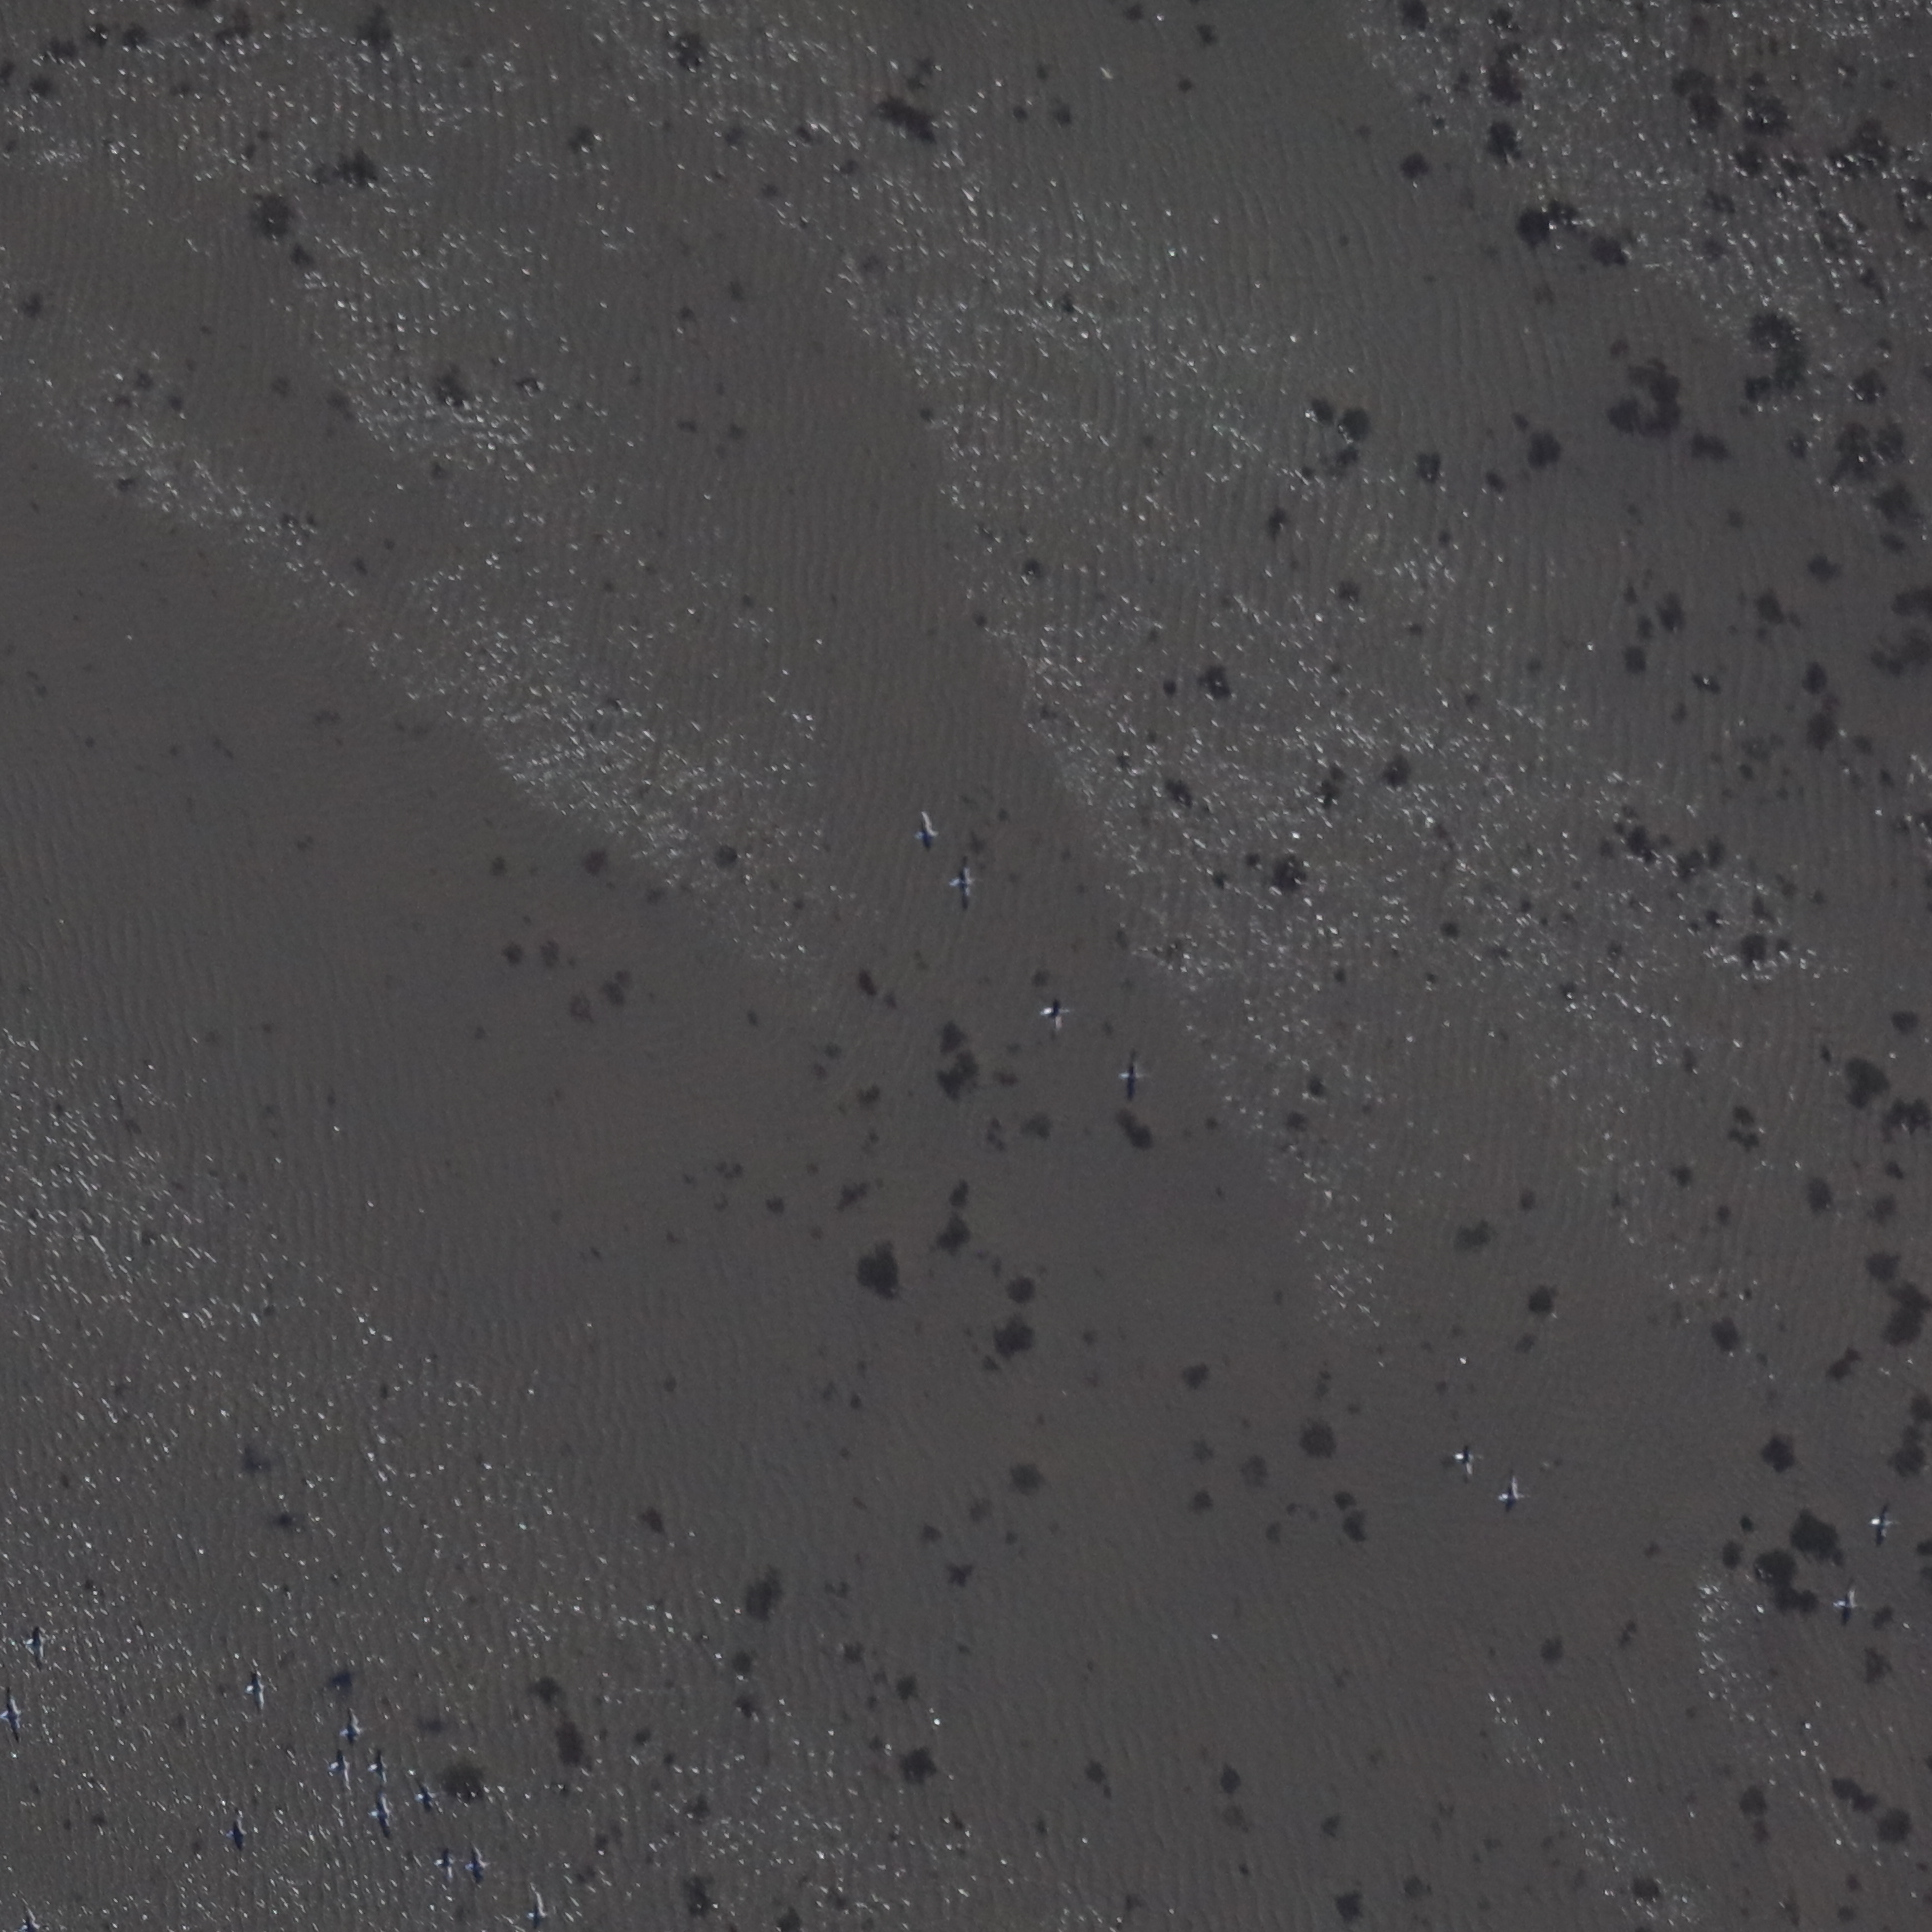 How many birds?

21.